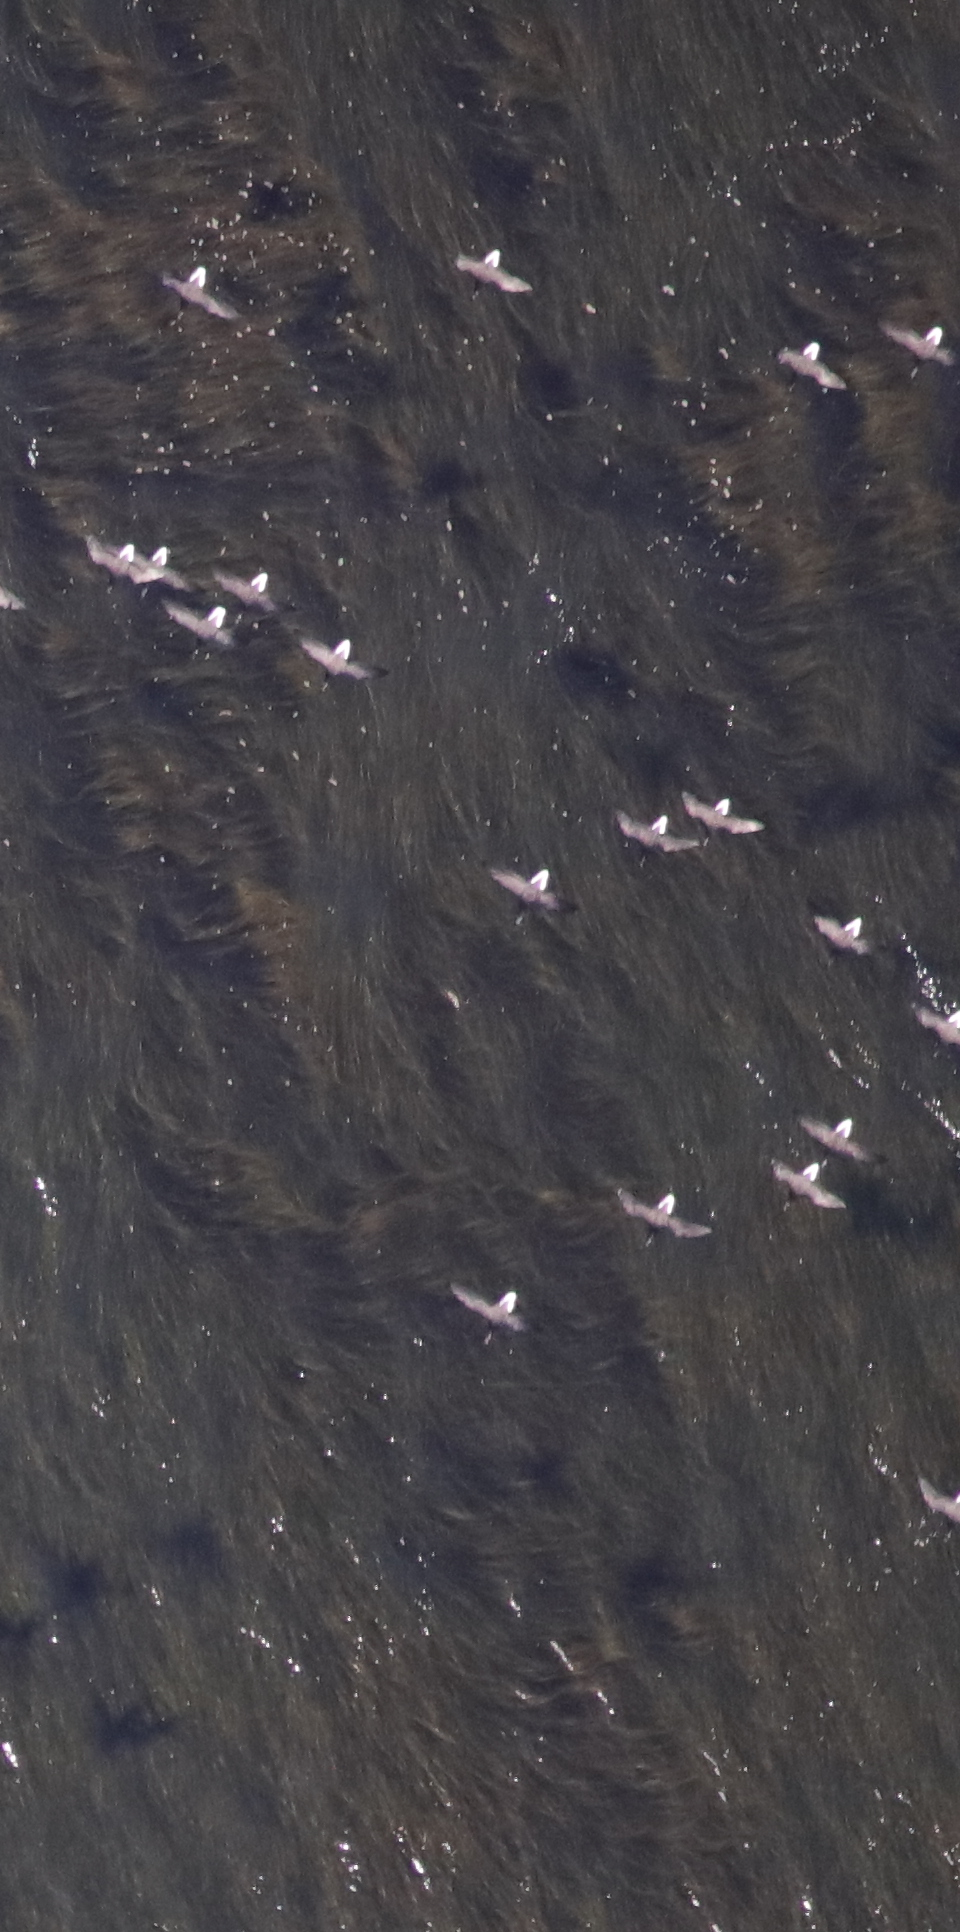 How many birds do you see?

19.